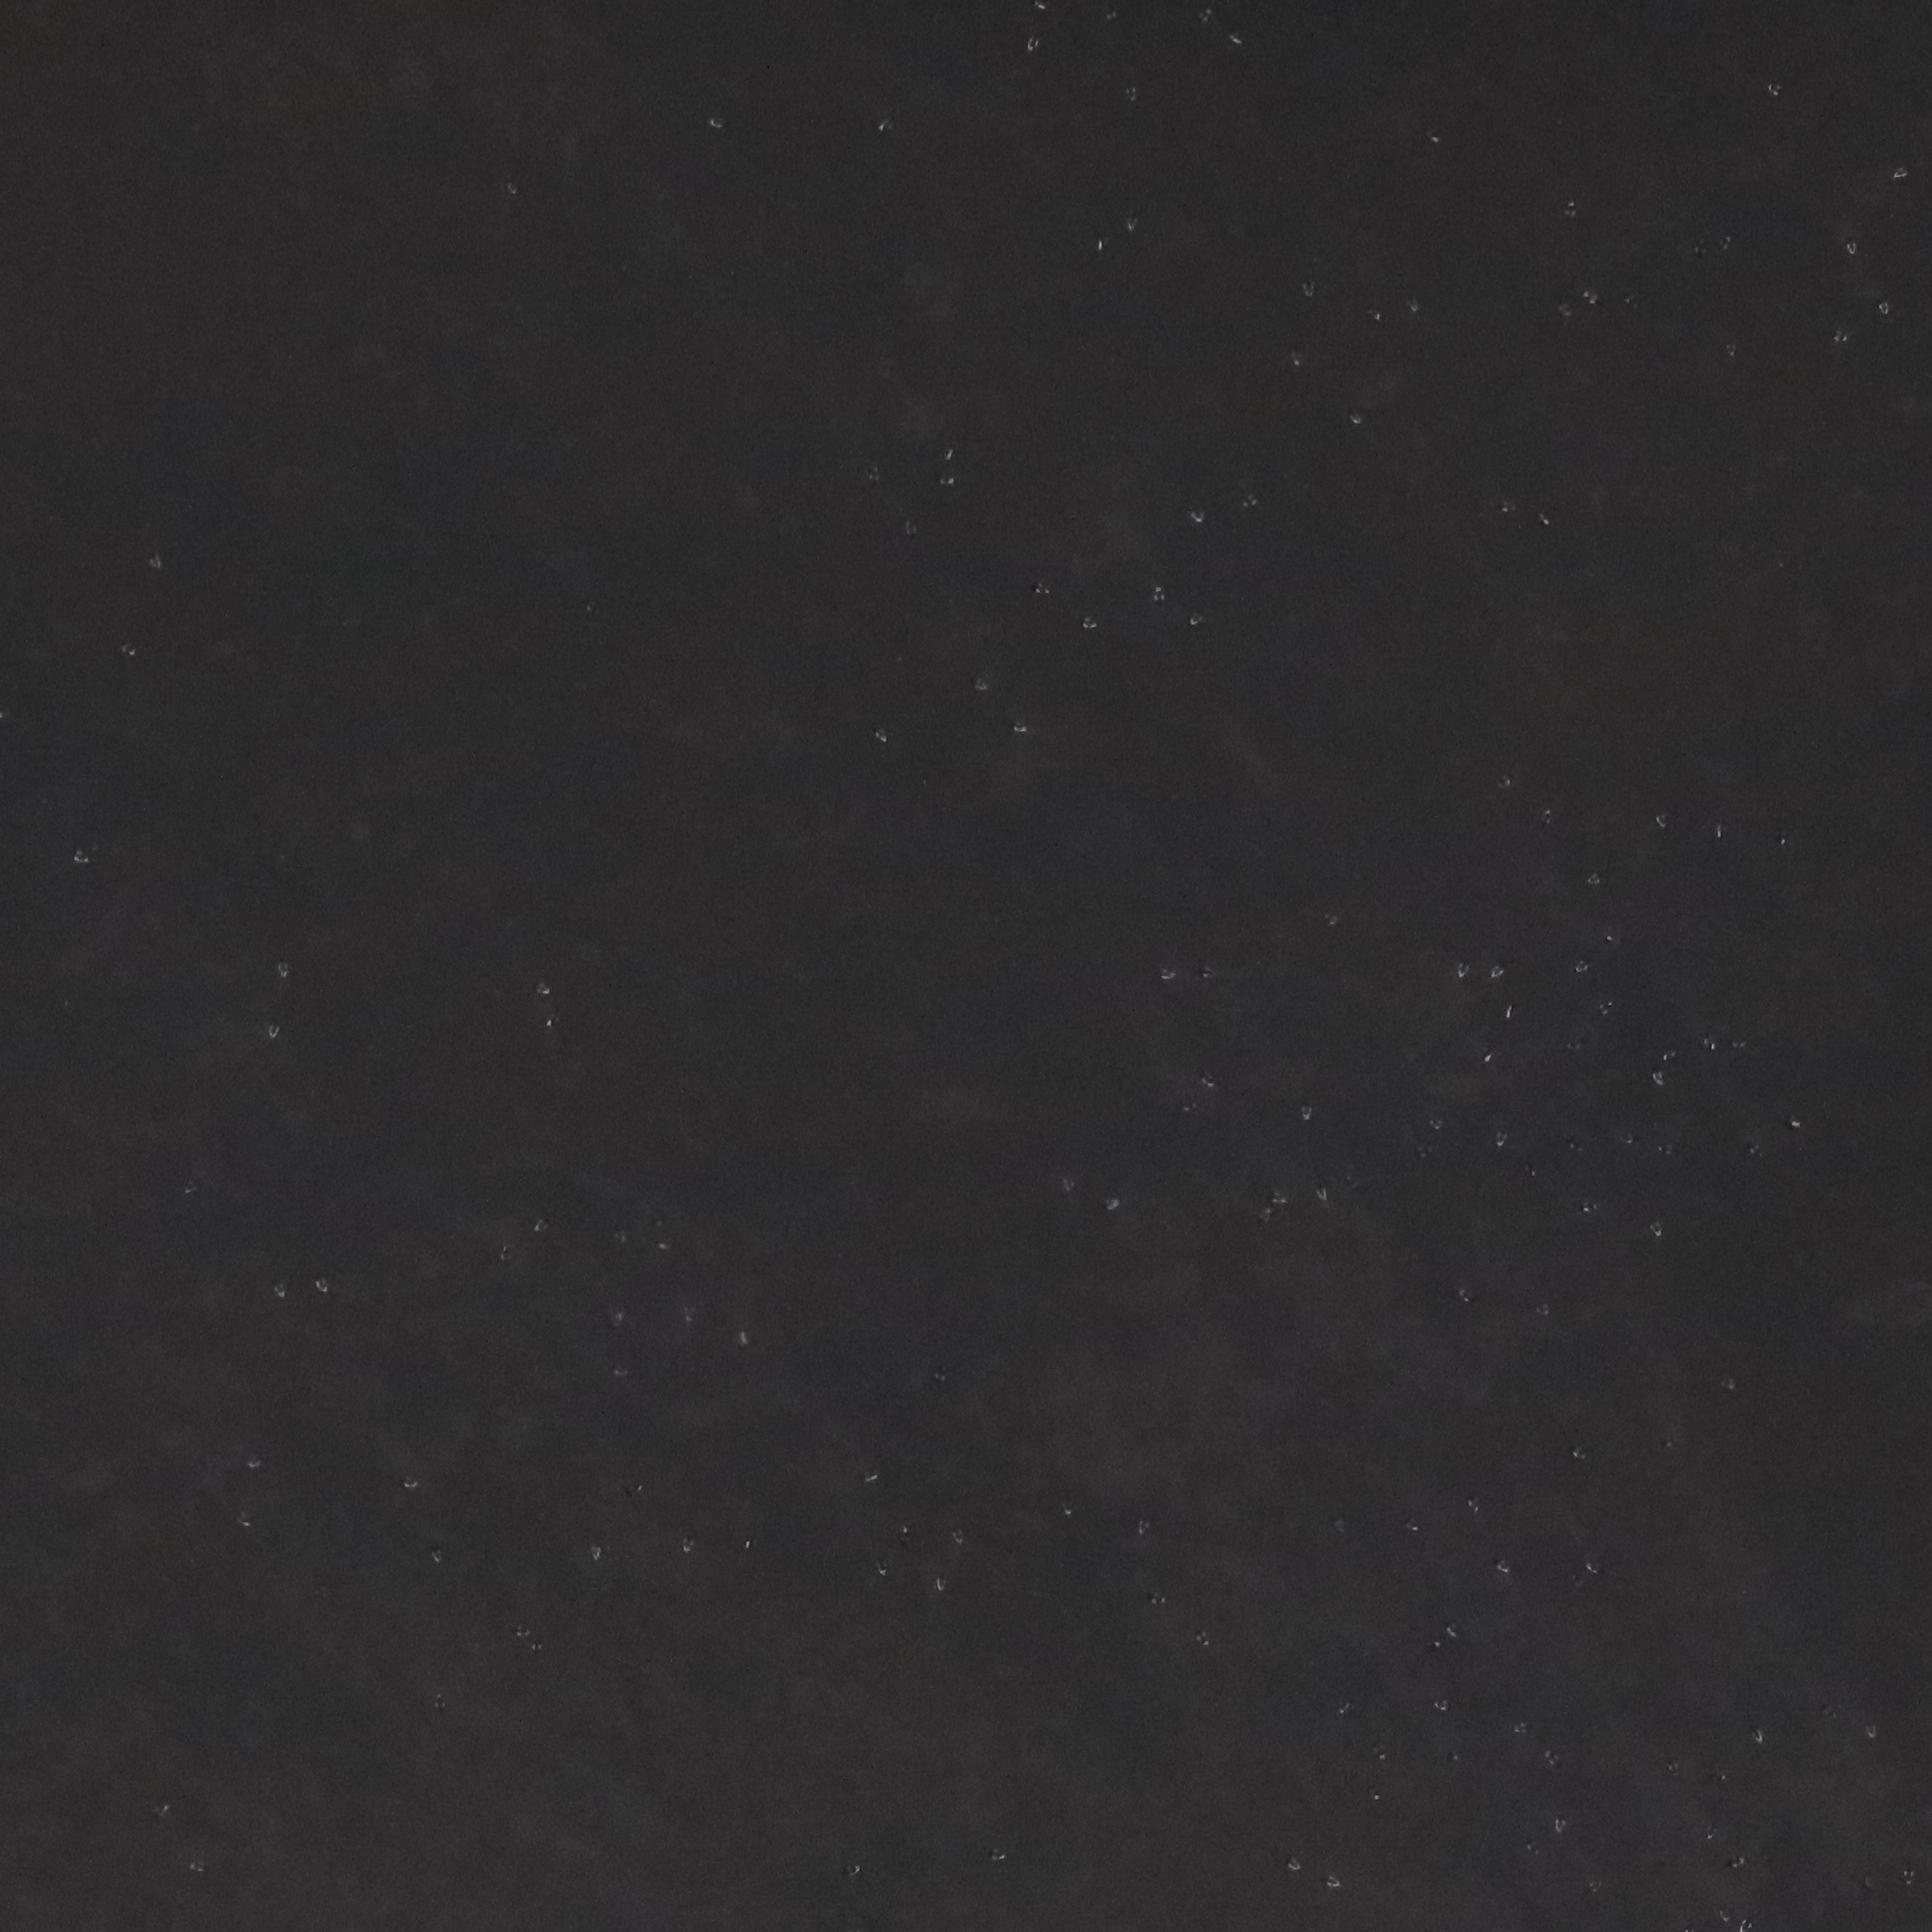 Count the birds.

168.